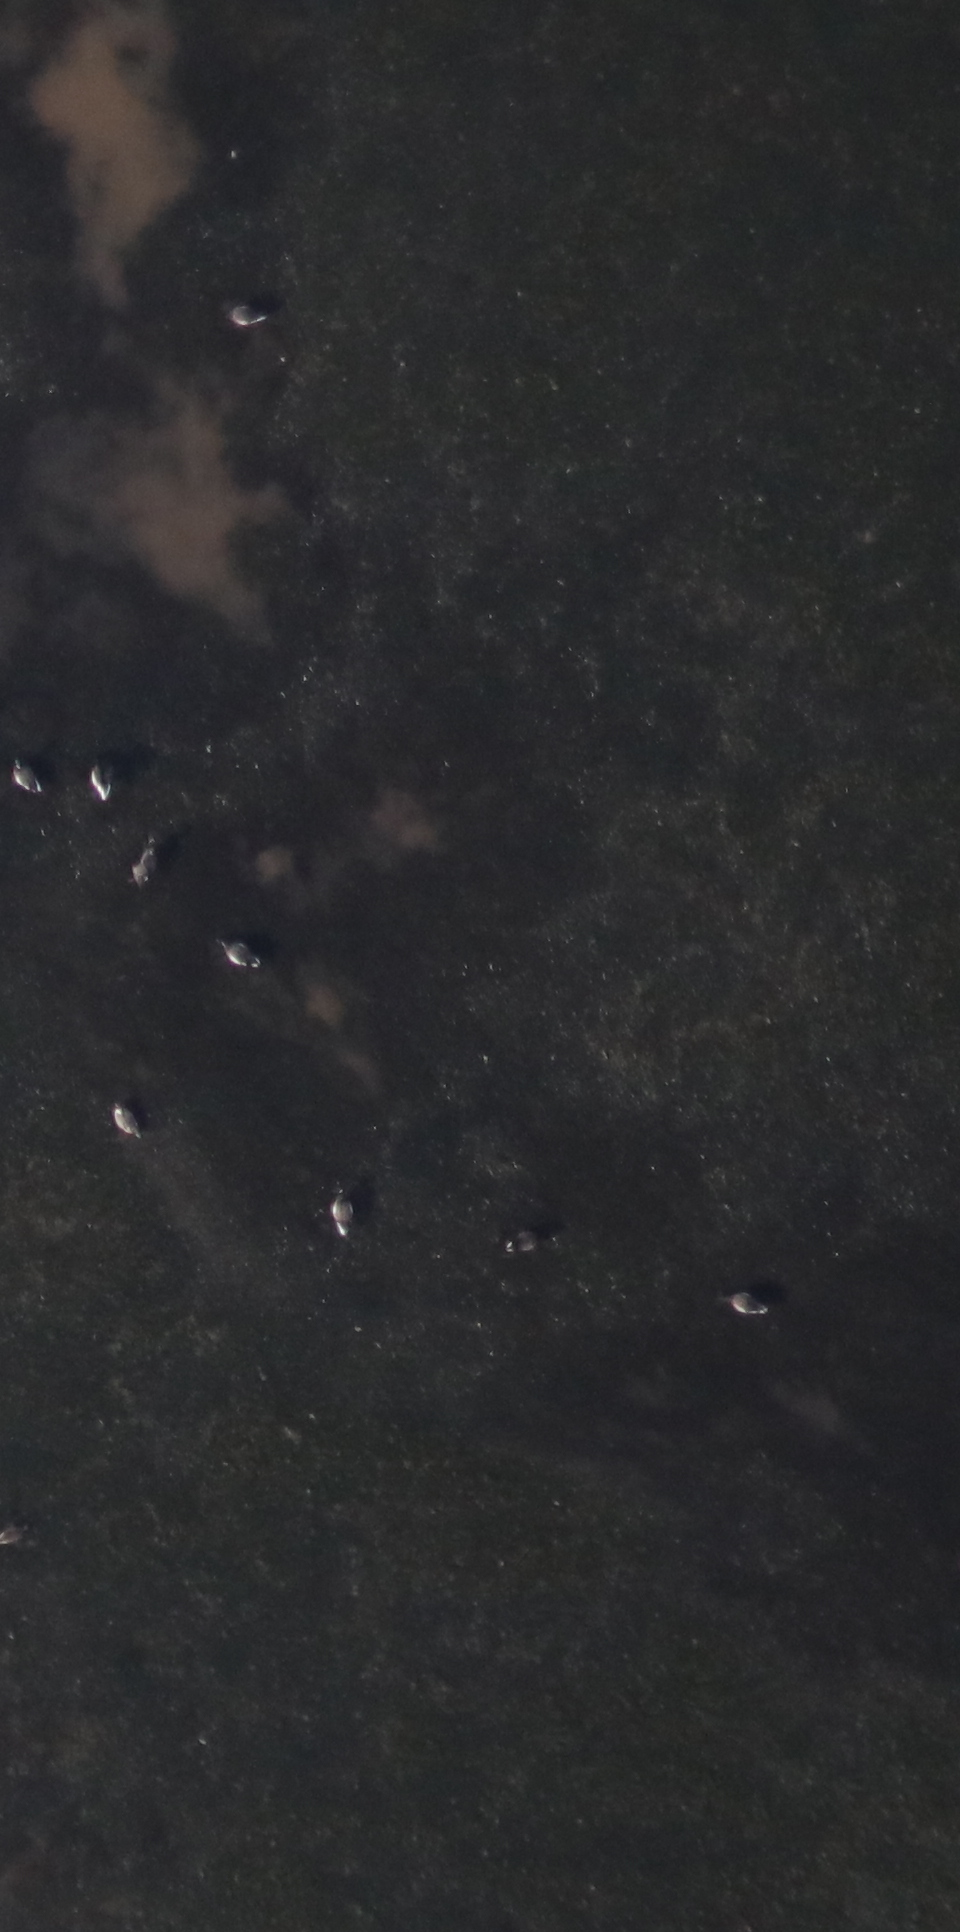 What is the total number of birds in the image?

10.